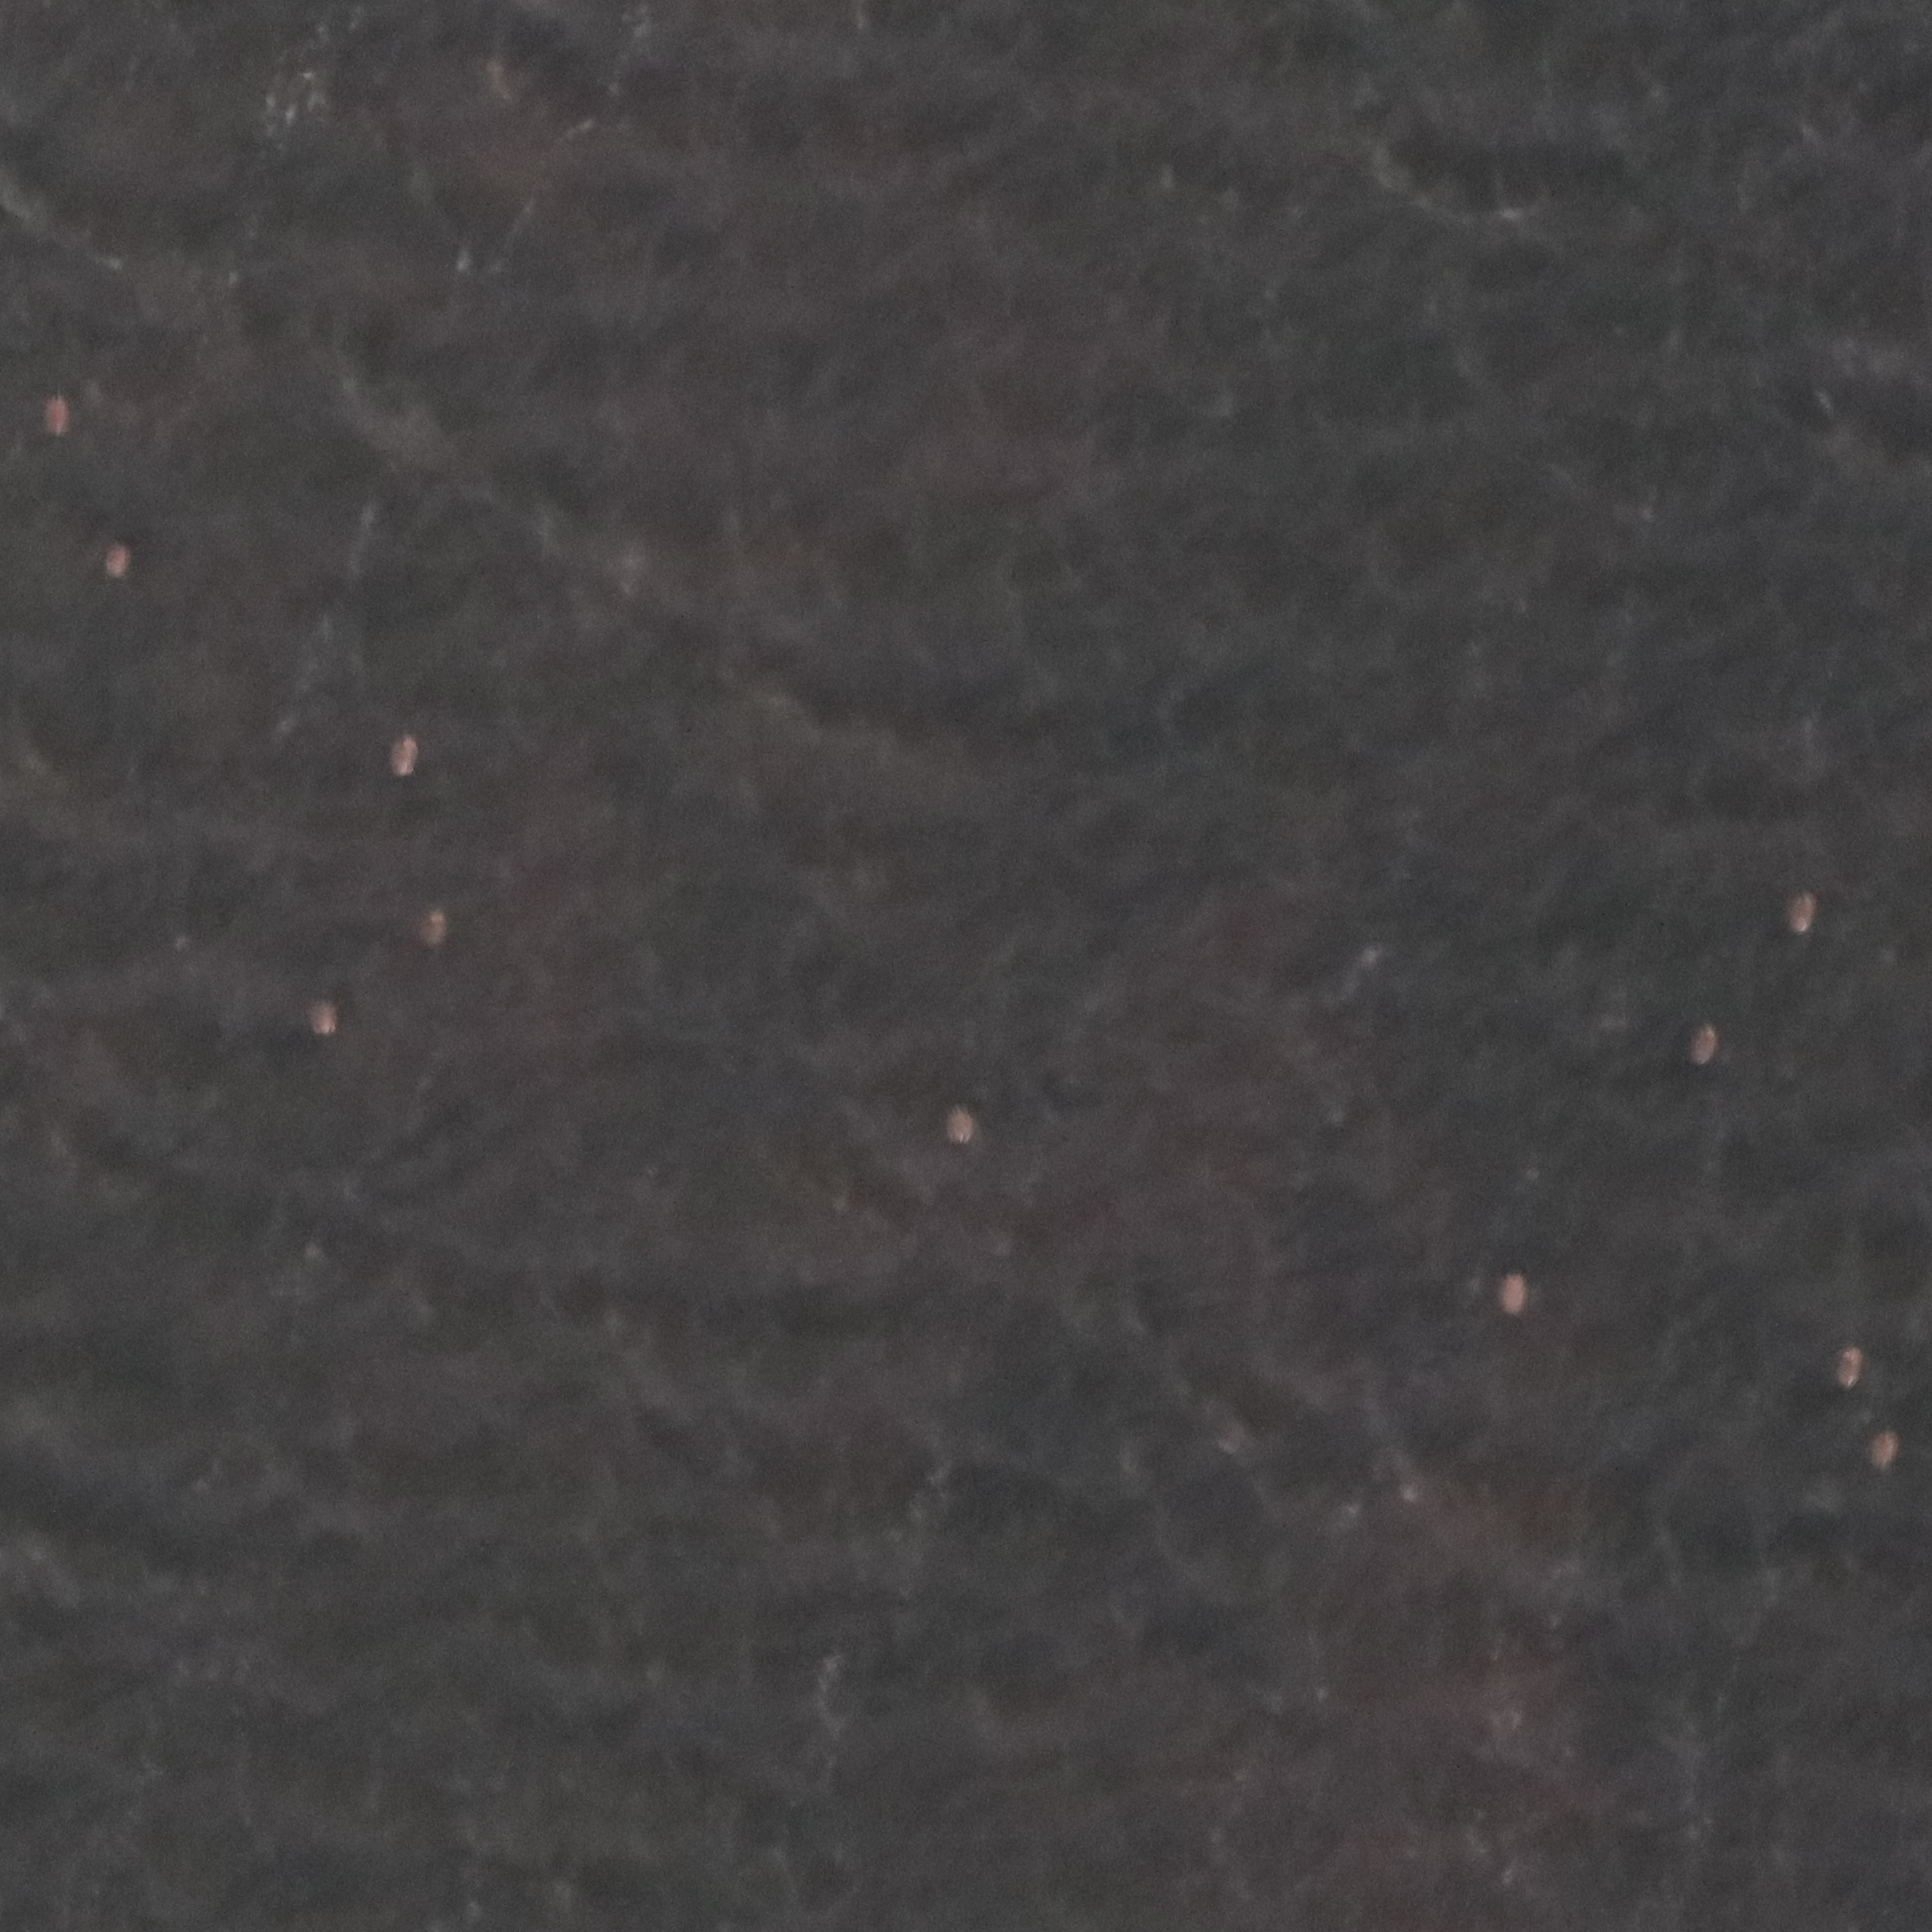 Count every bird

11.